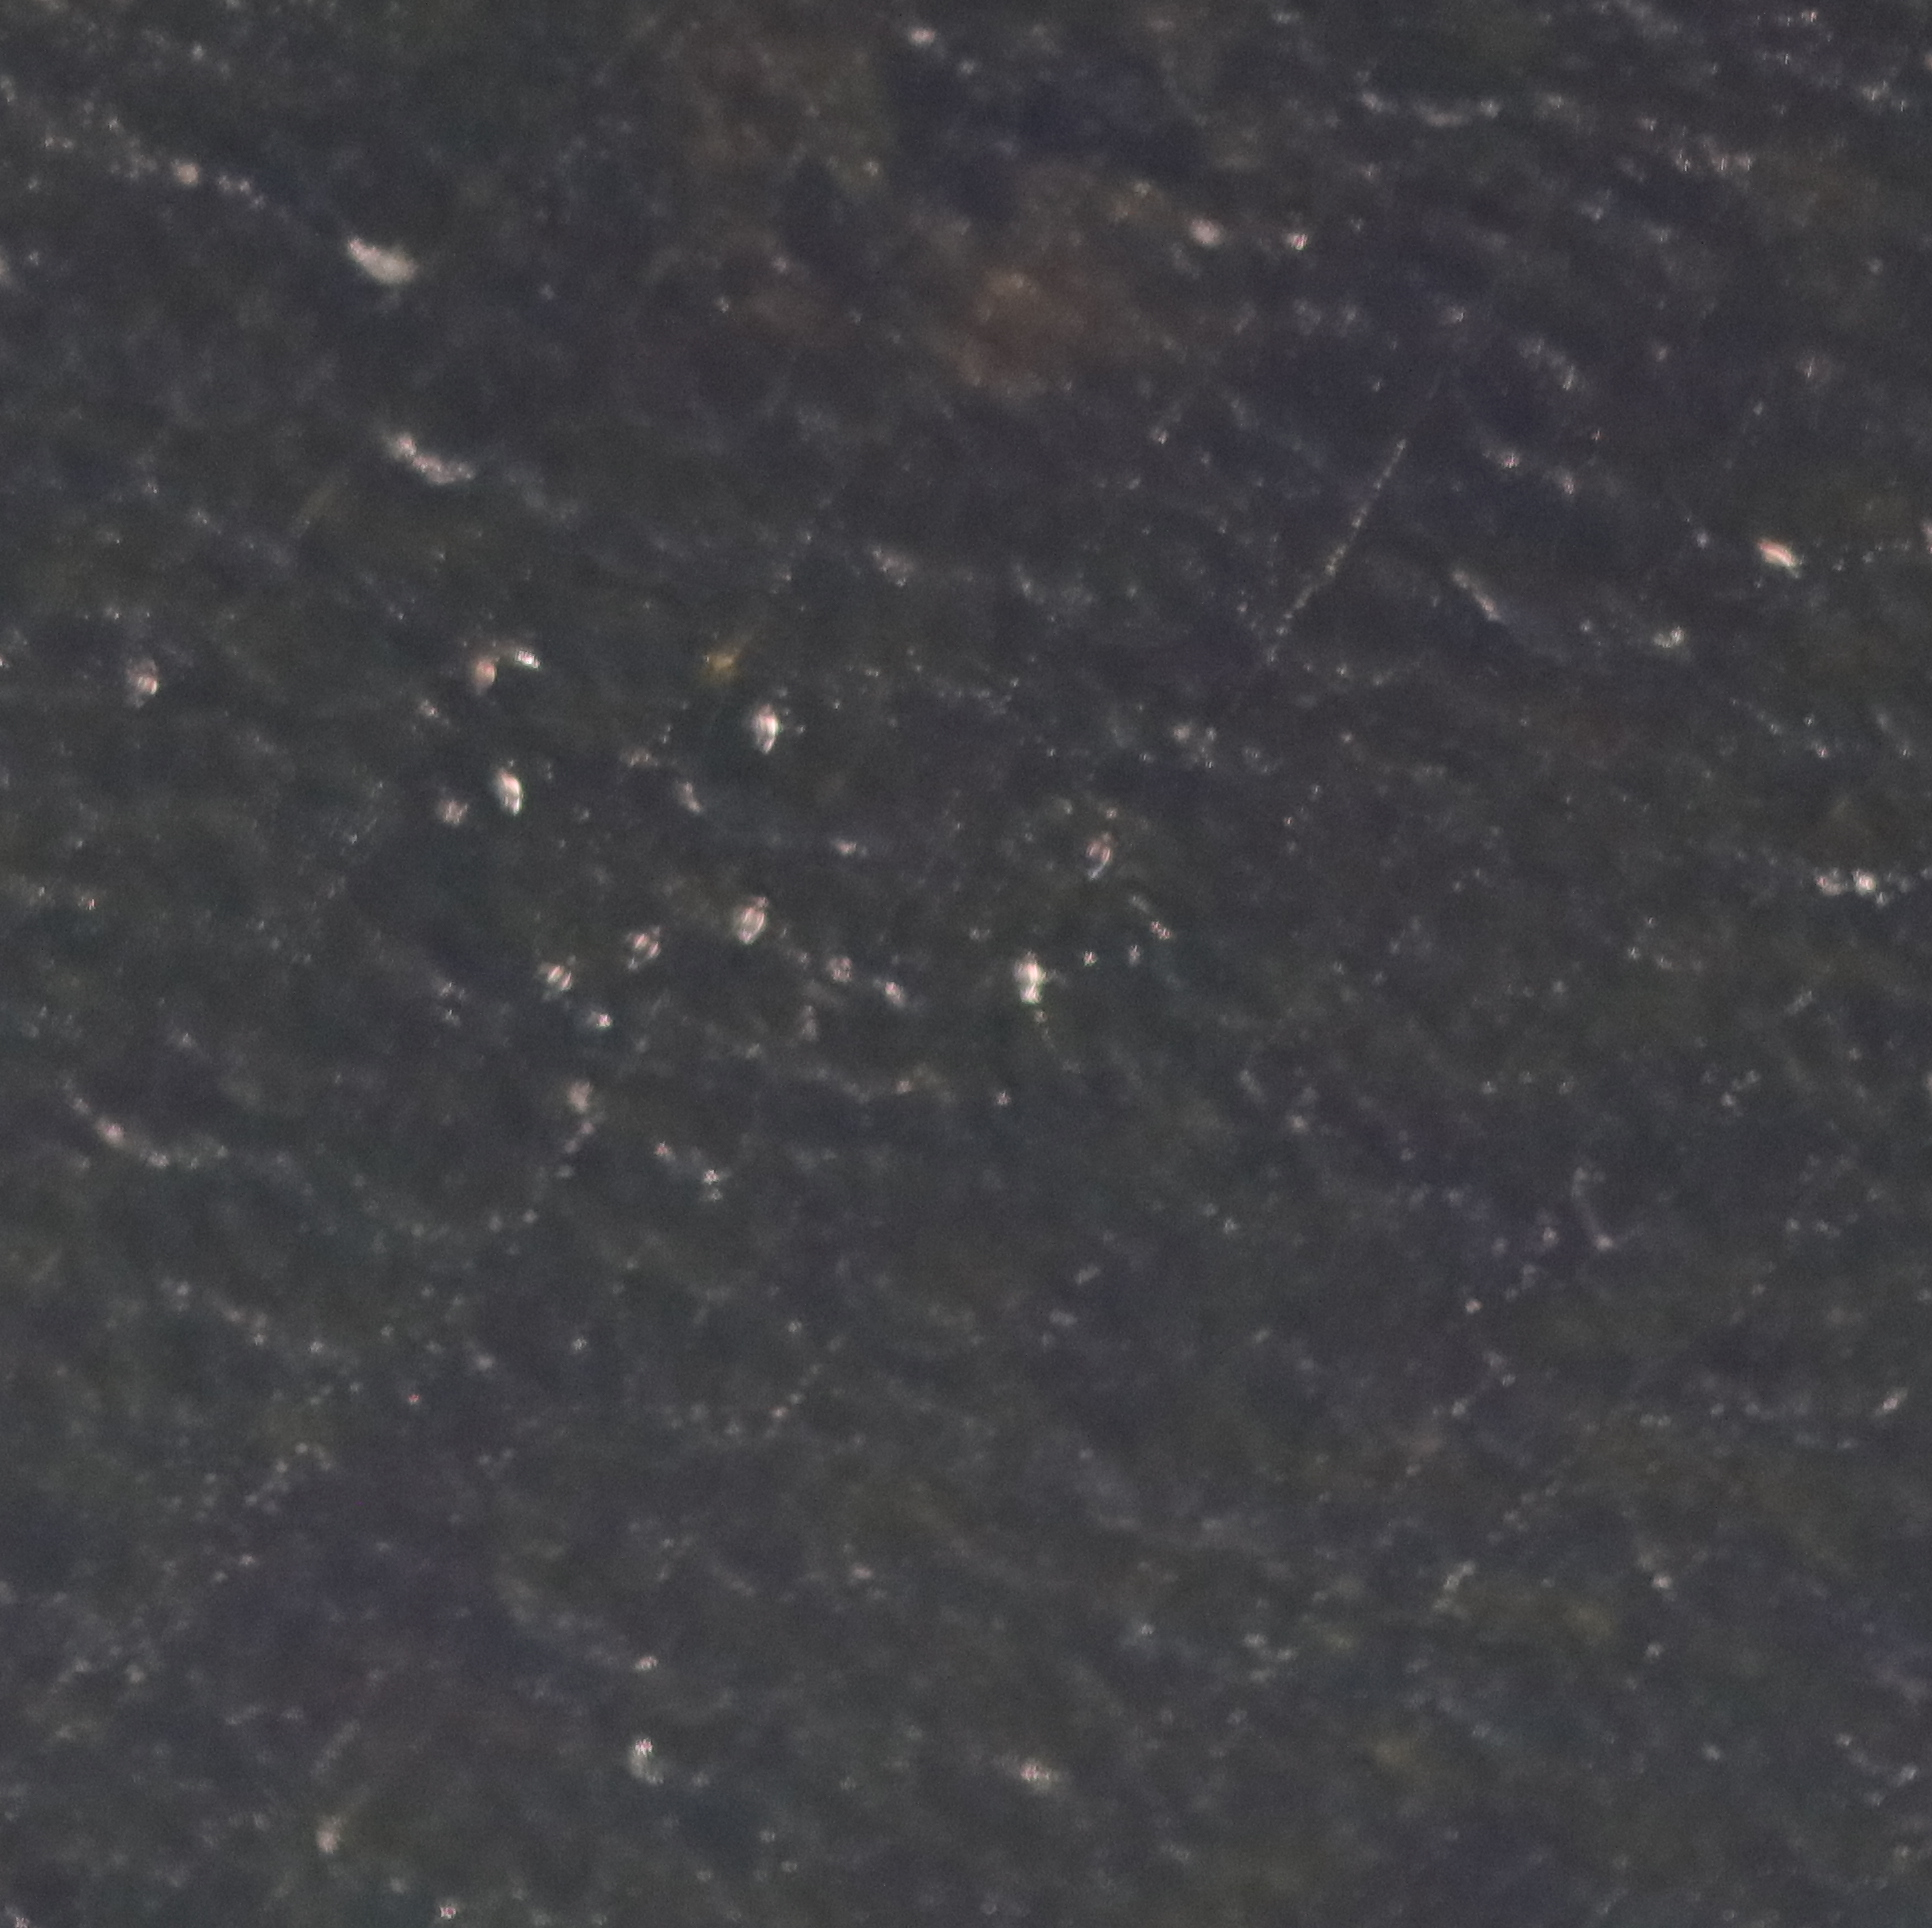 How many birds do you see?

11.